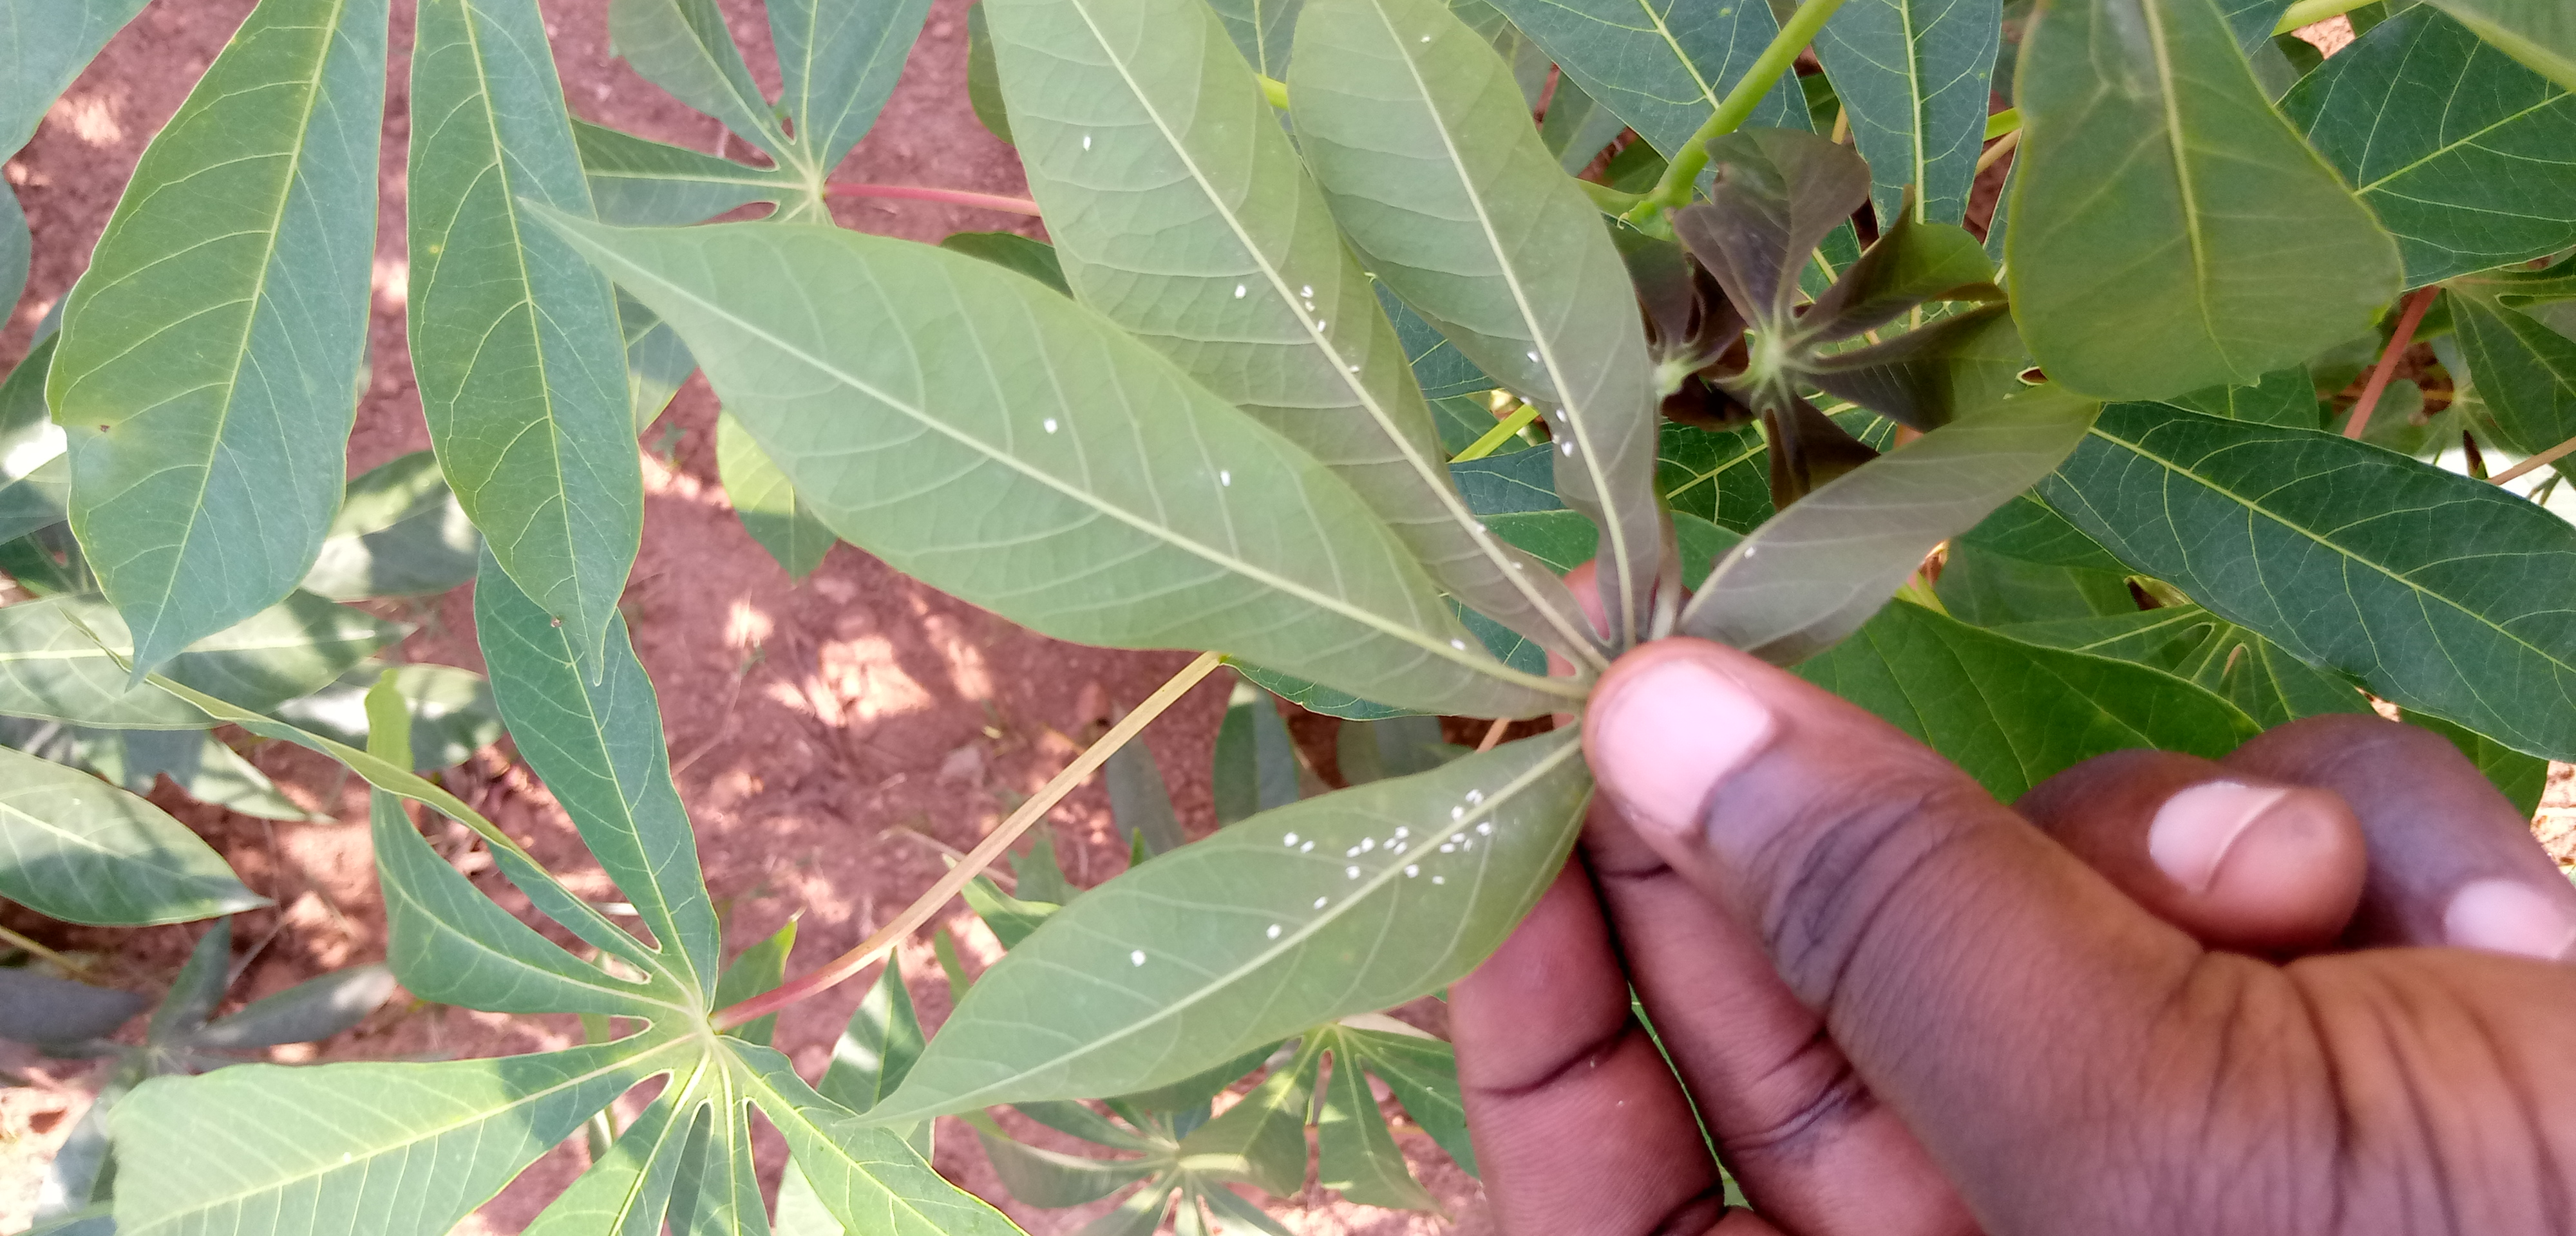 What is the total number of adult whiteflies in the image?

36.